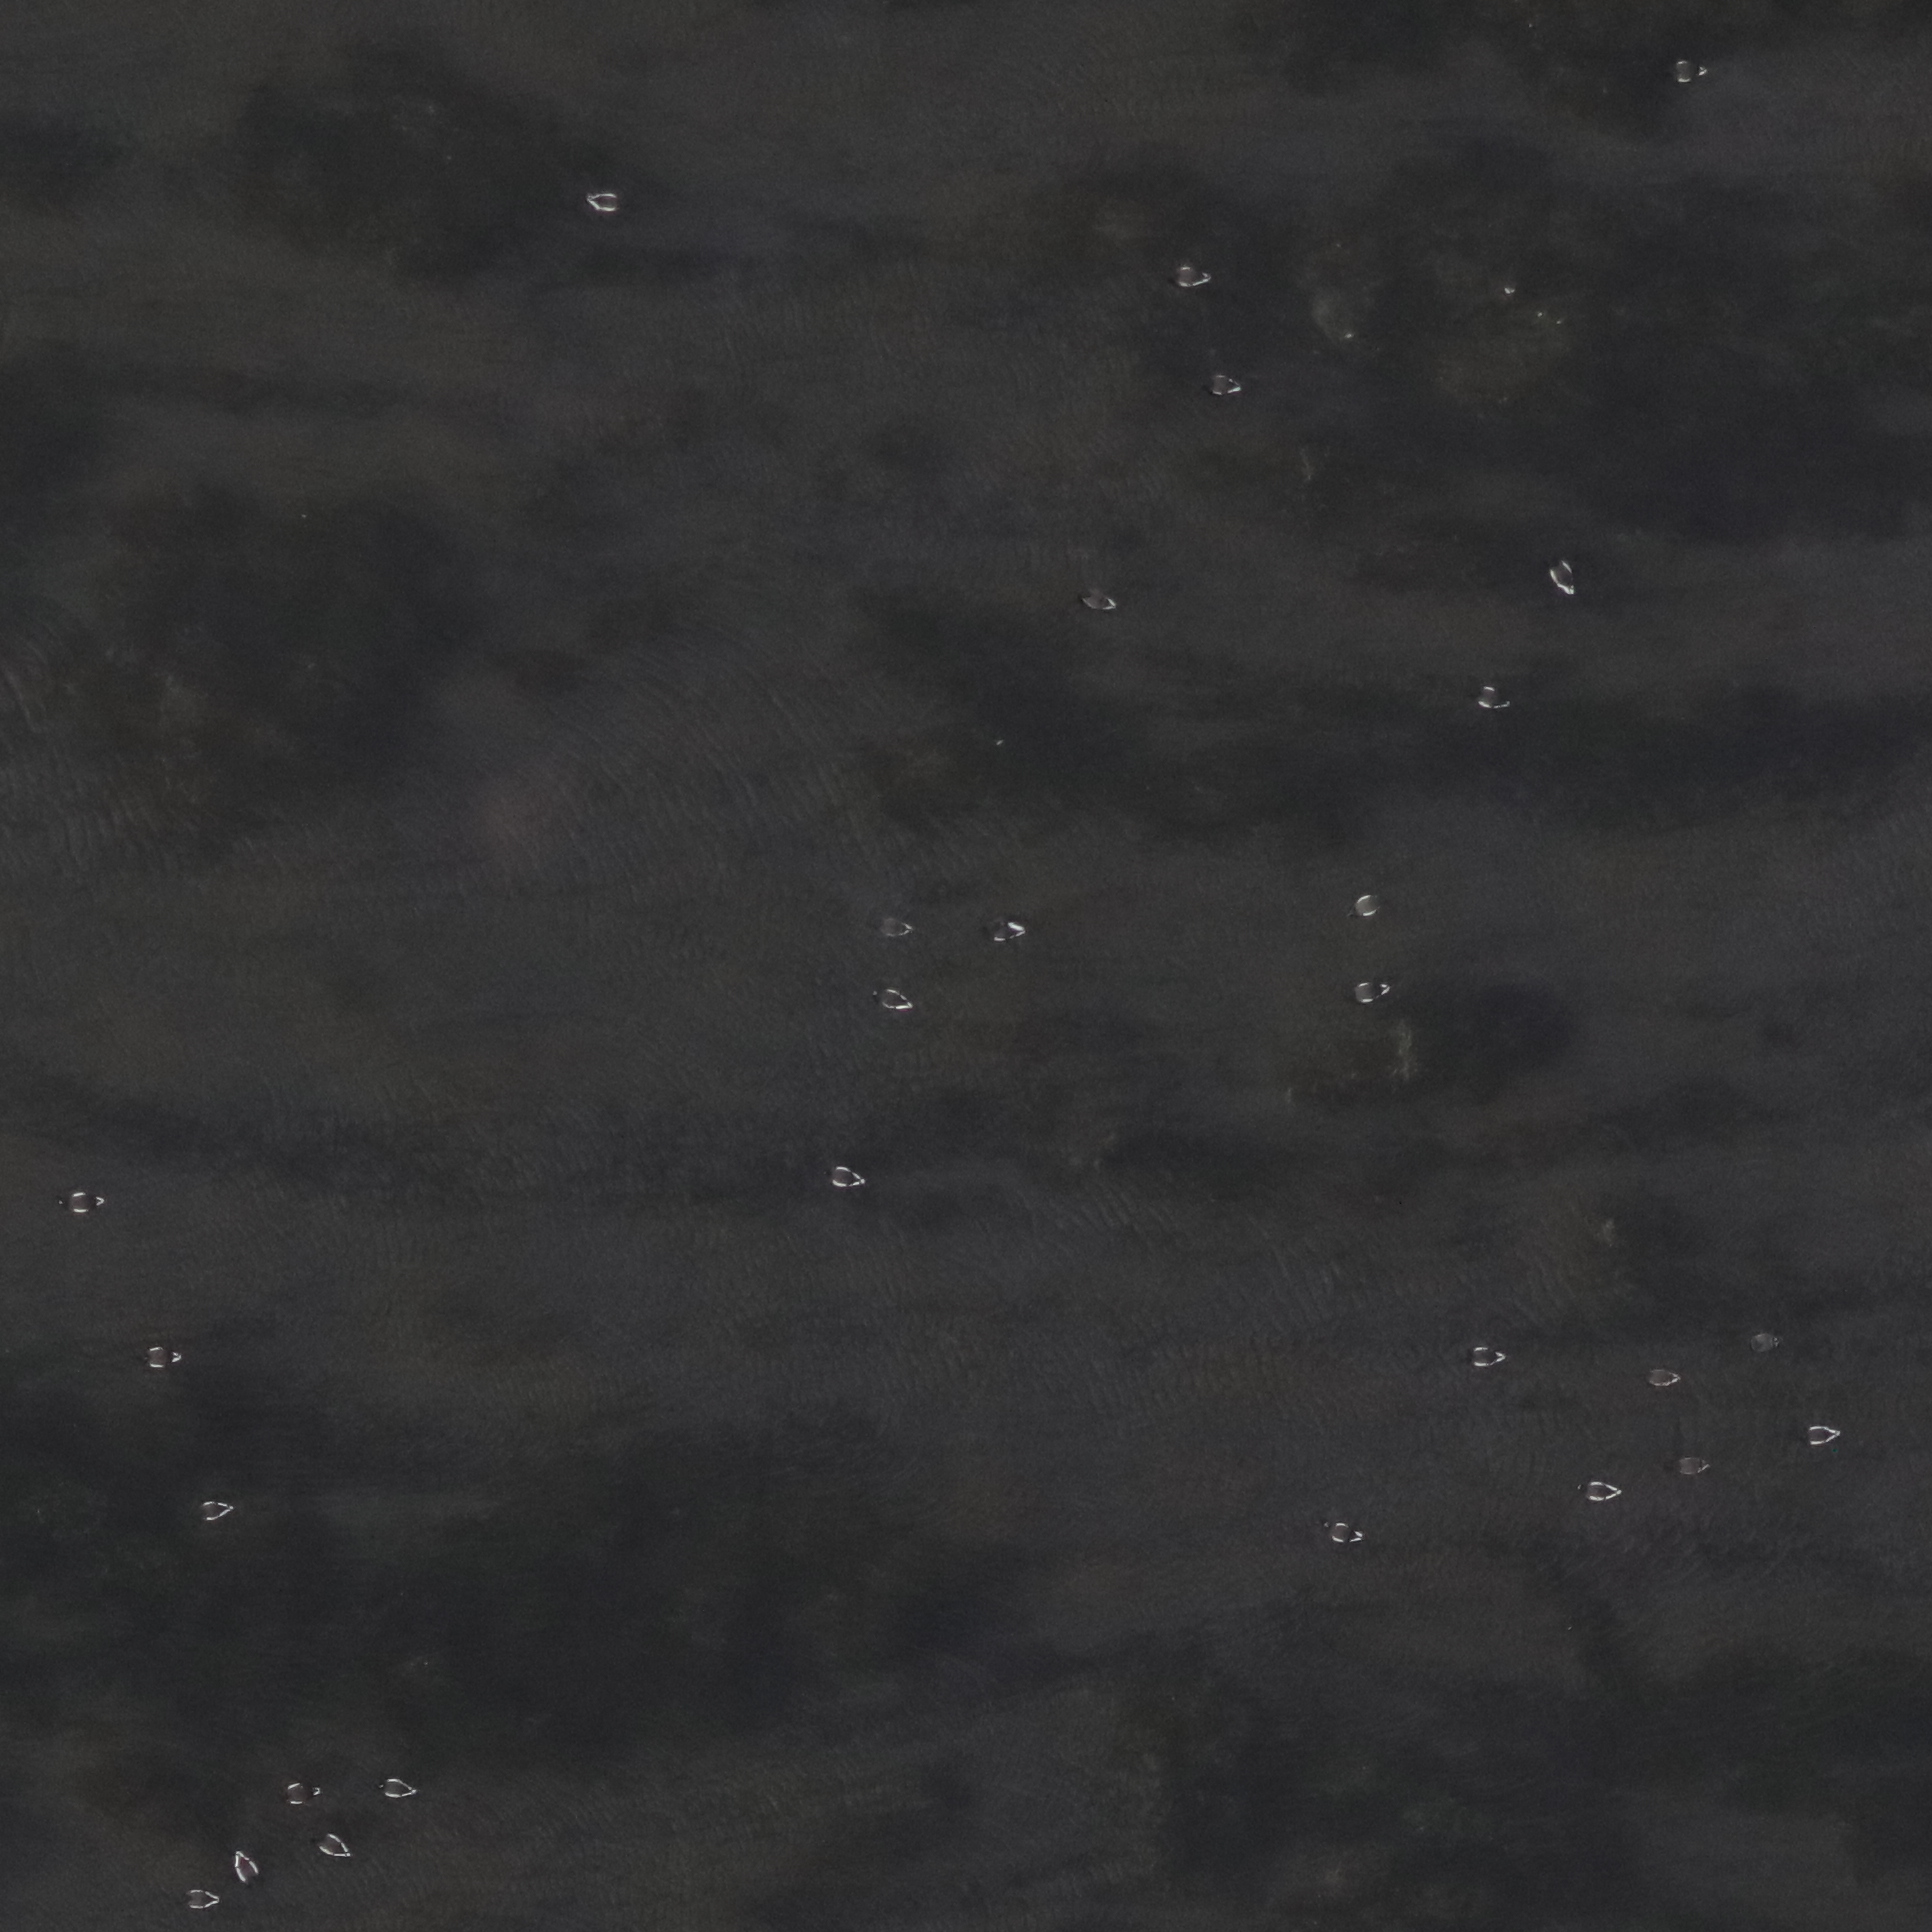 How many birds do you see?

28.